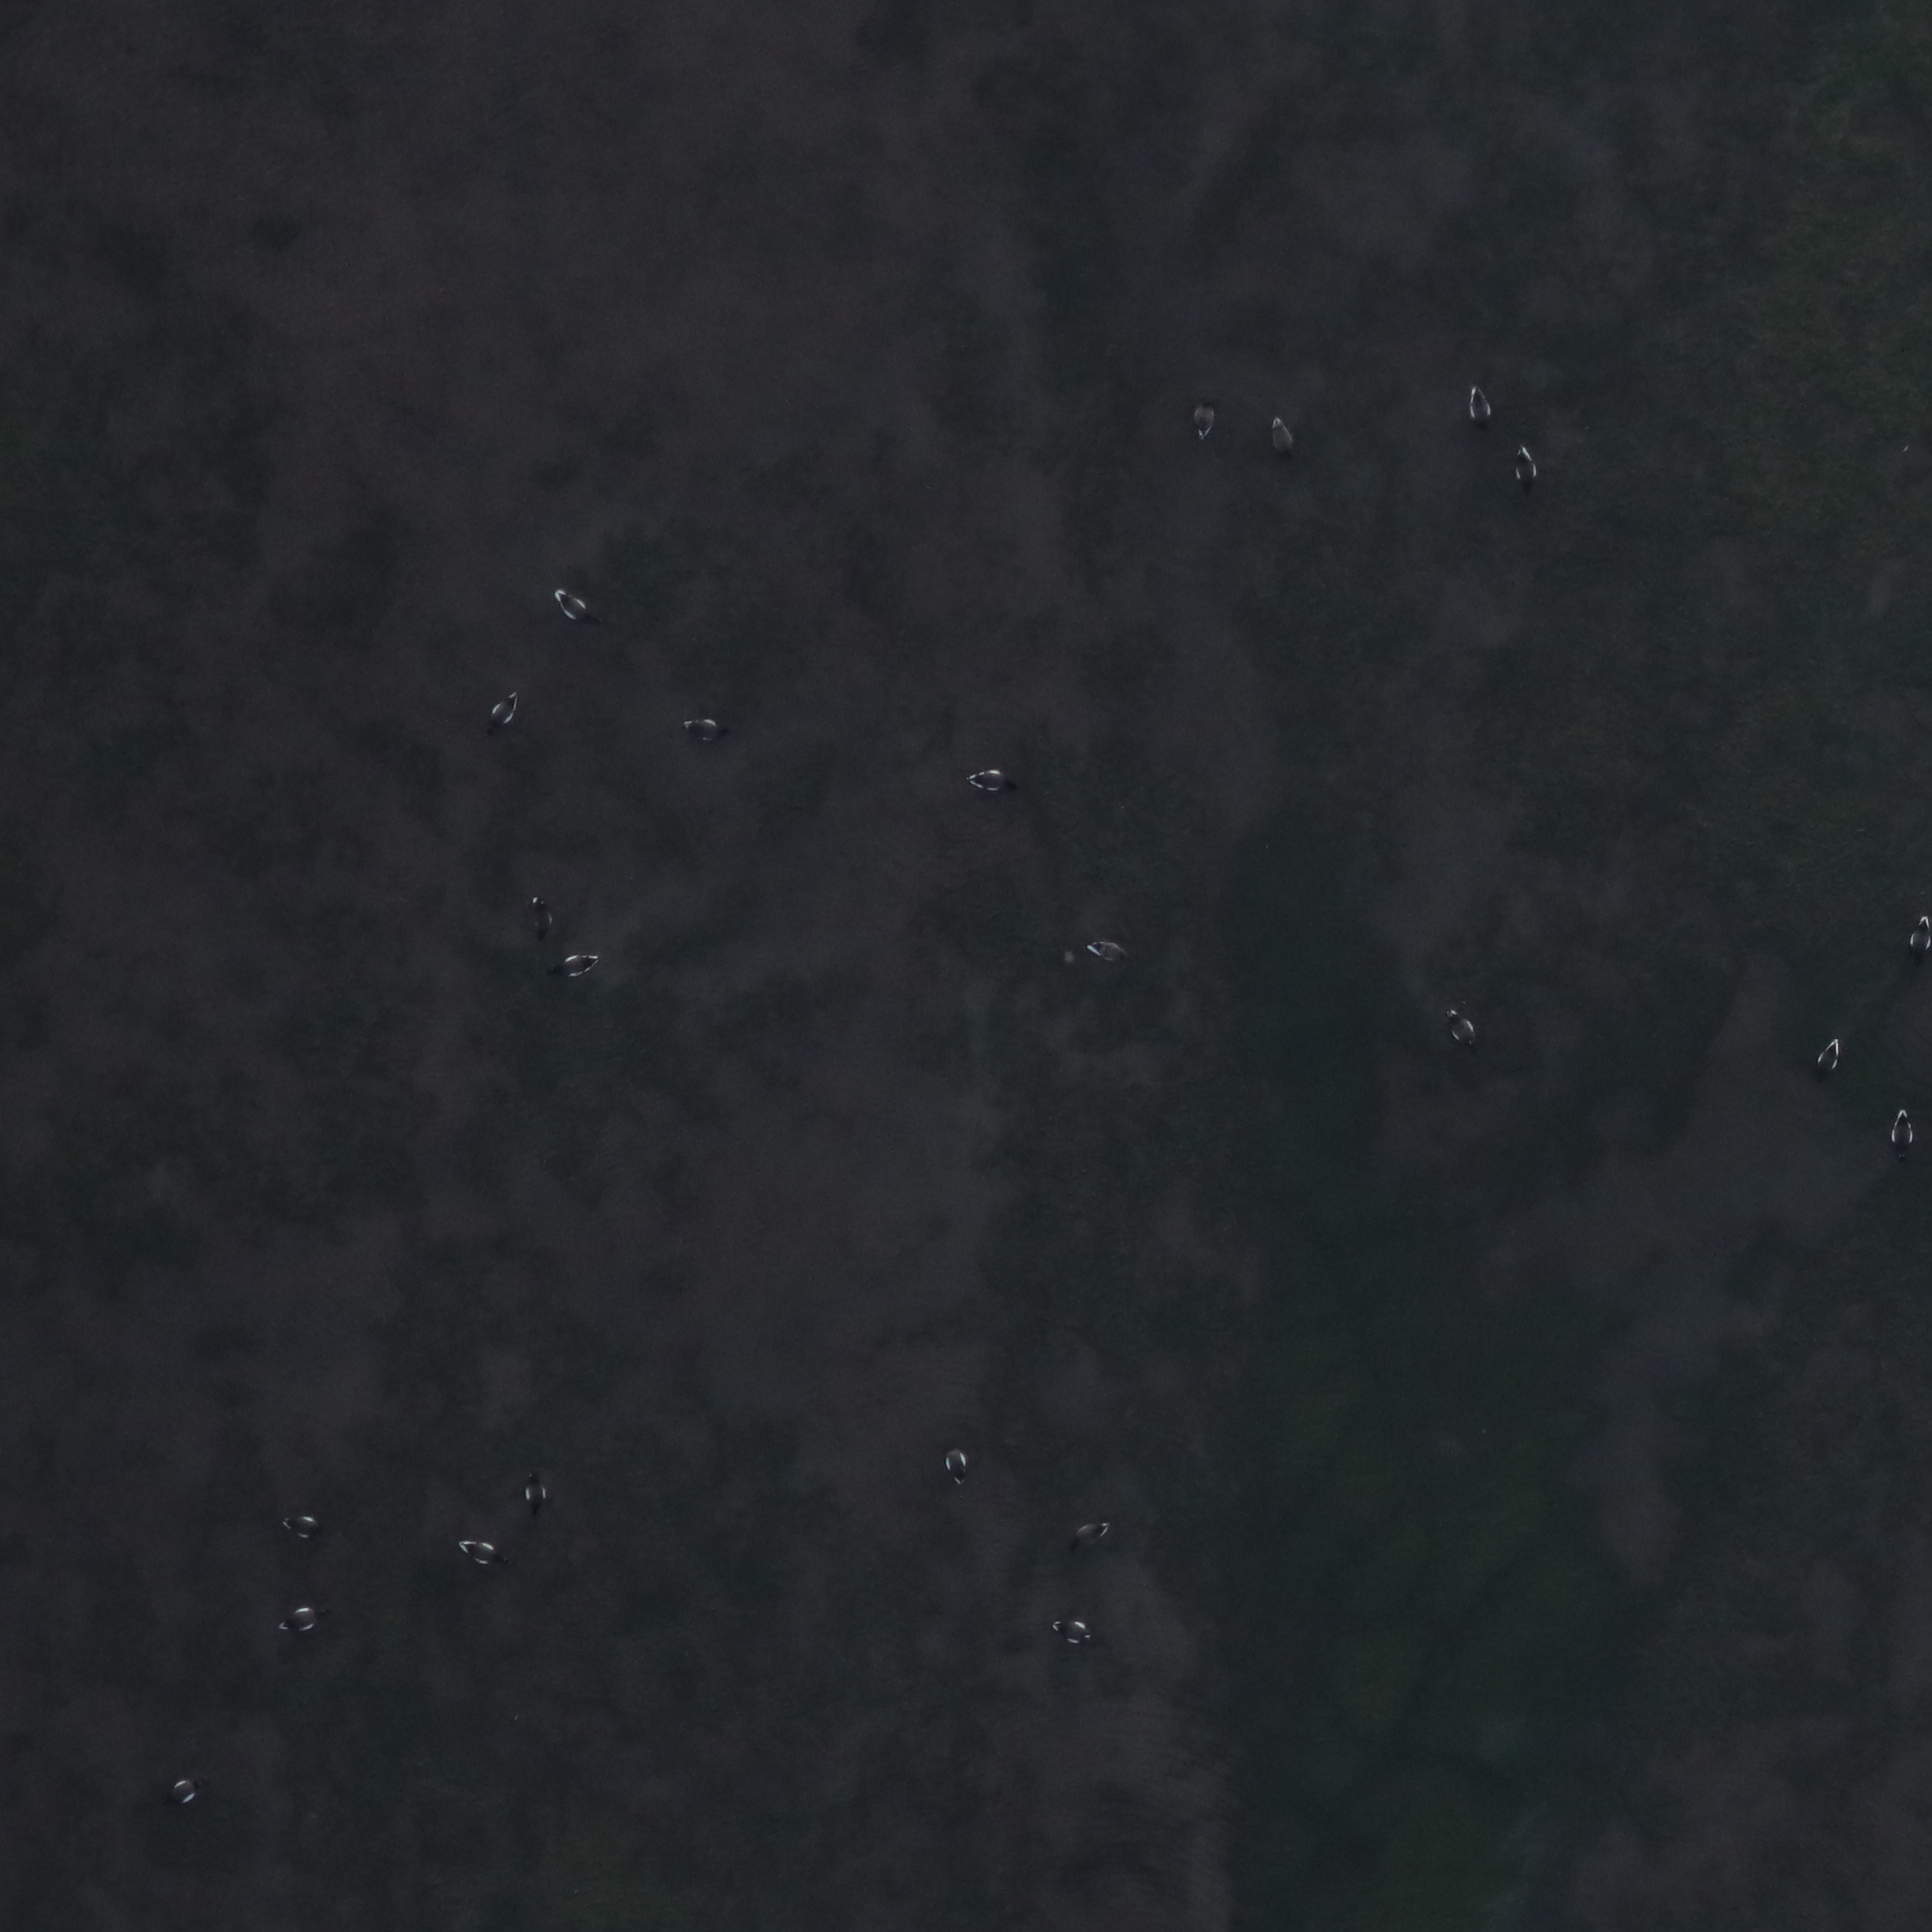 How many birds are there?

23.